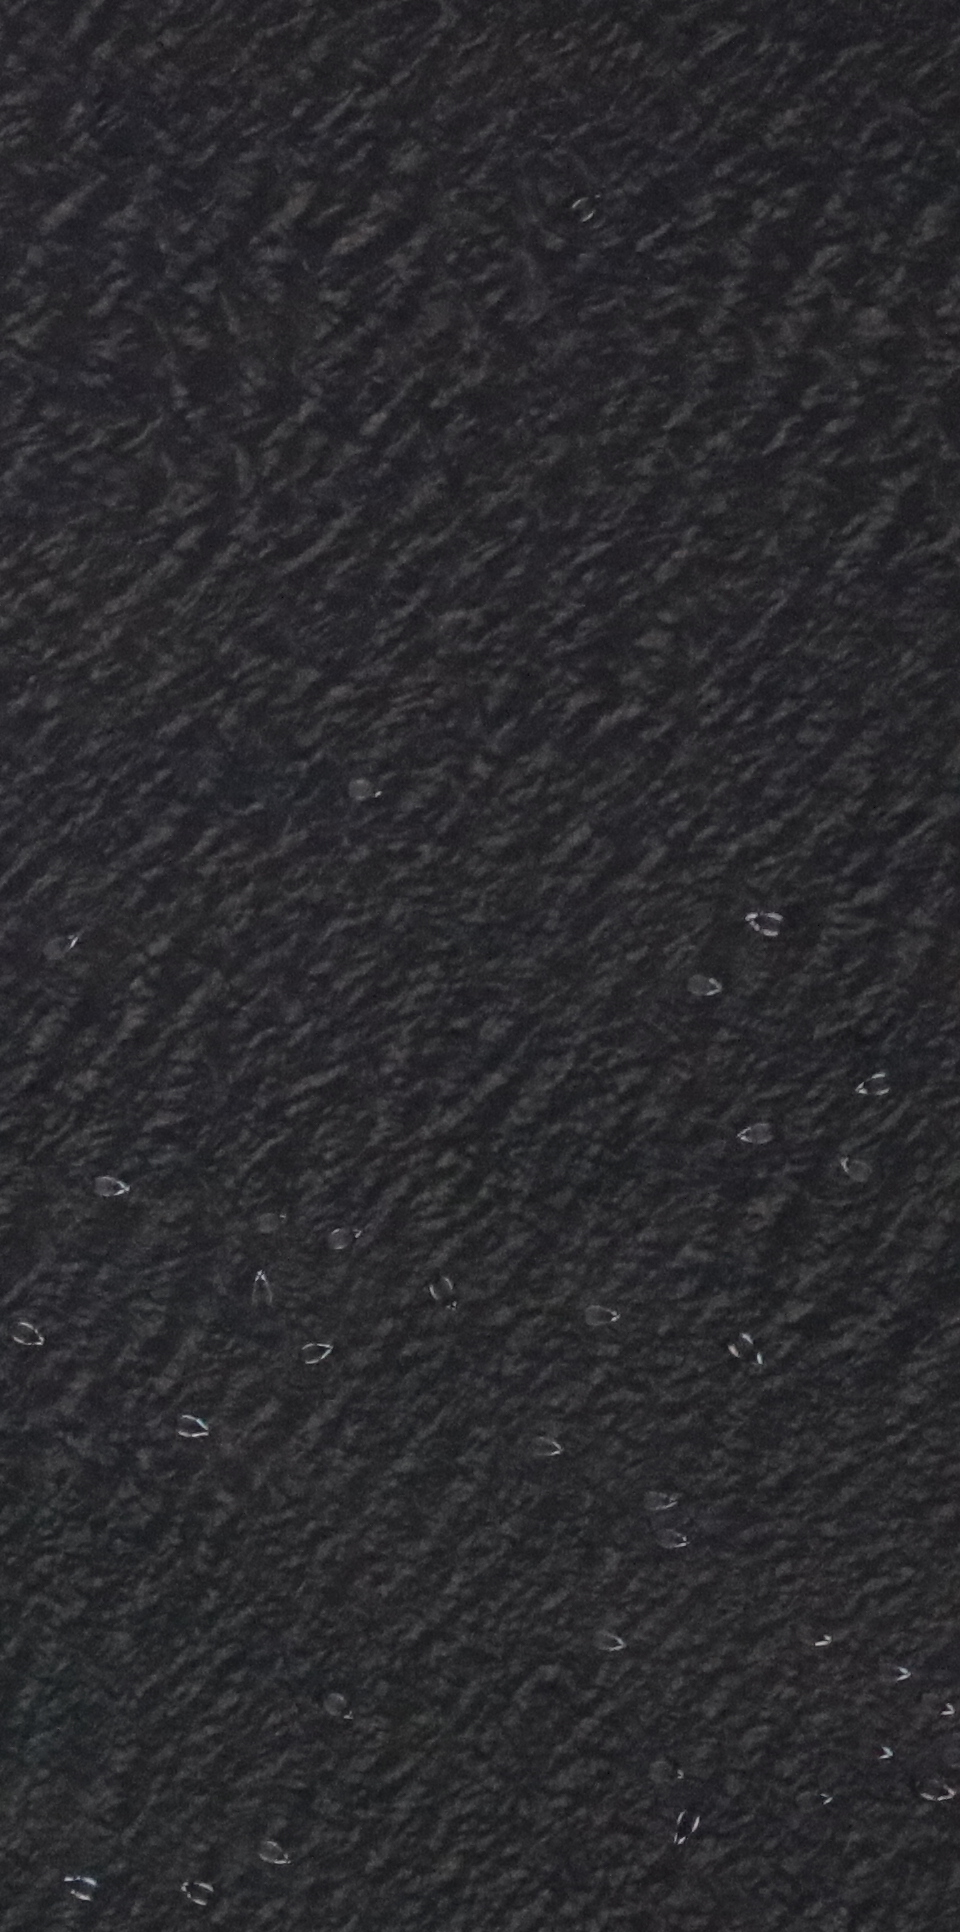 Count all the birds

34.